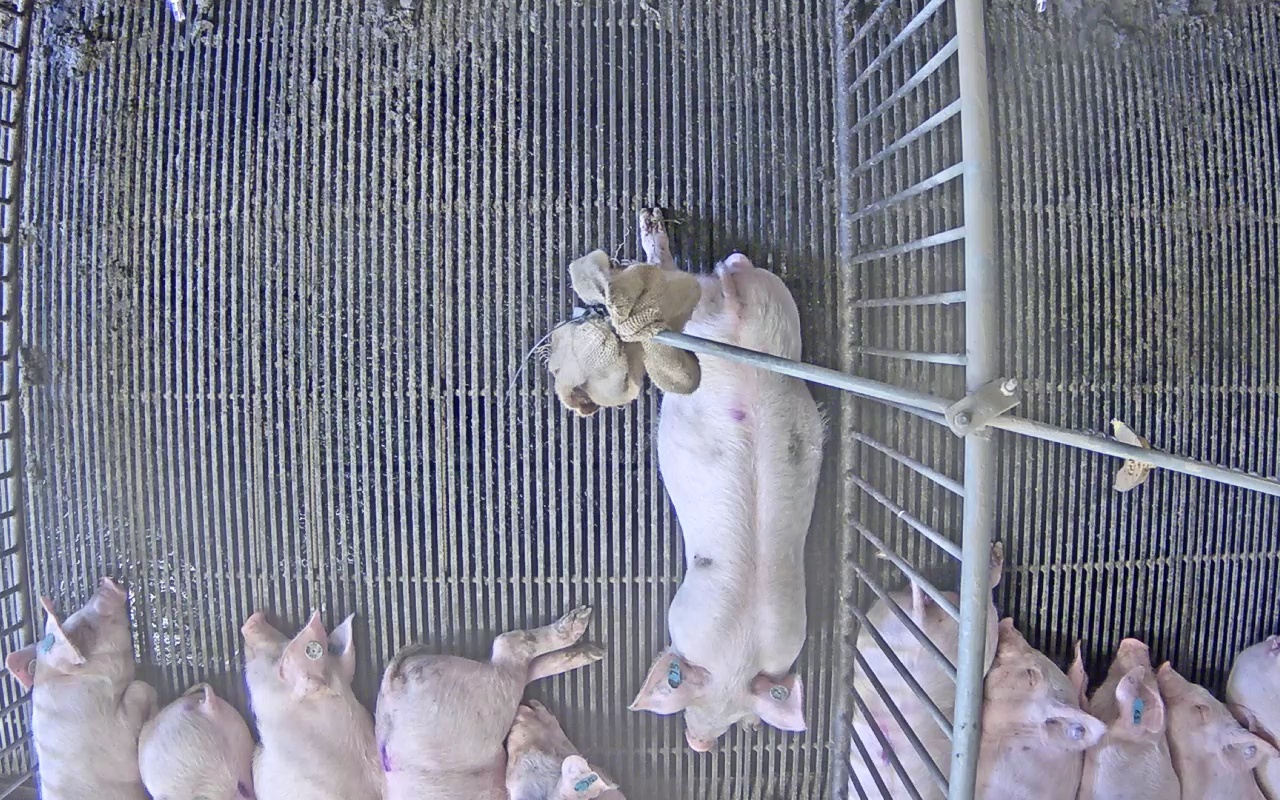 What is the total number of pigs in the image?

11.